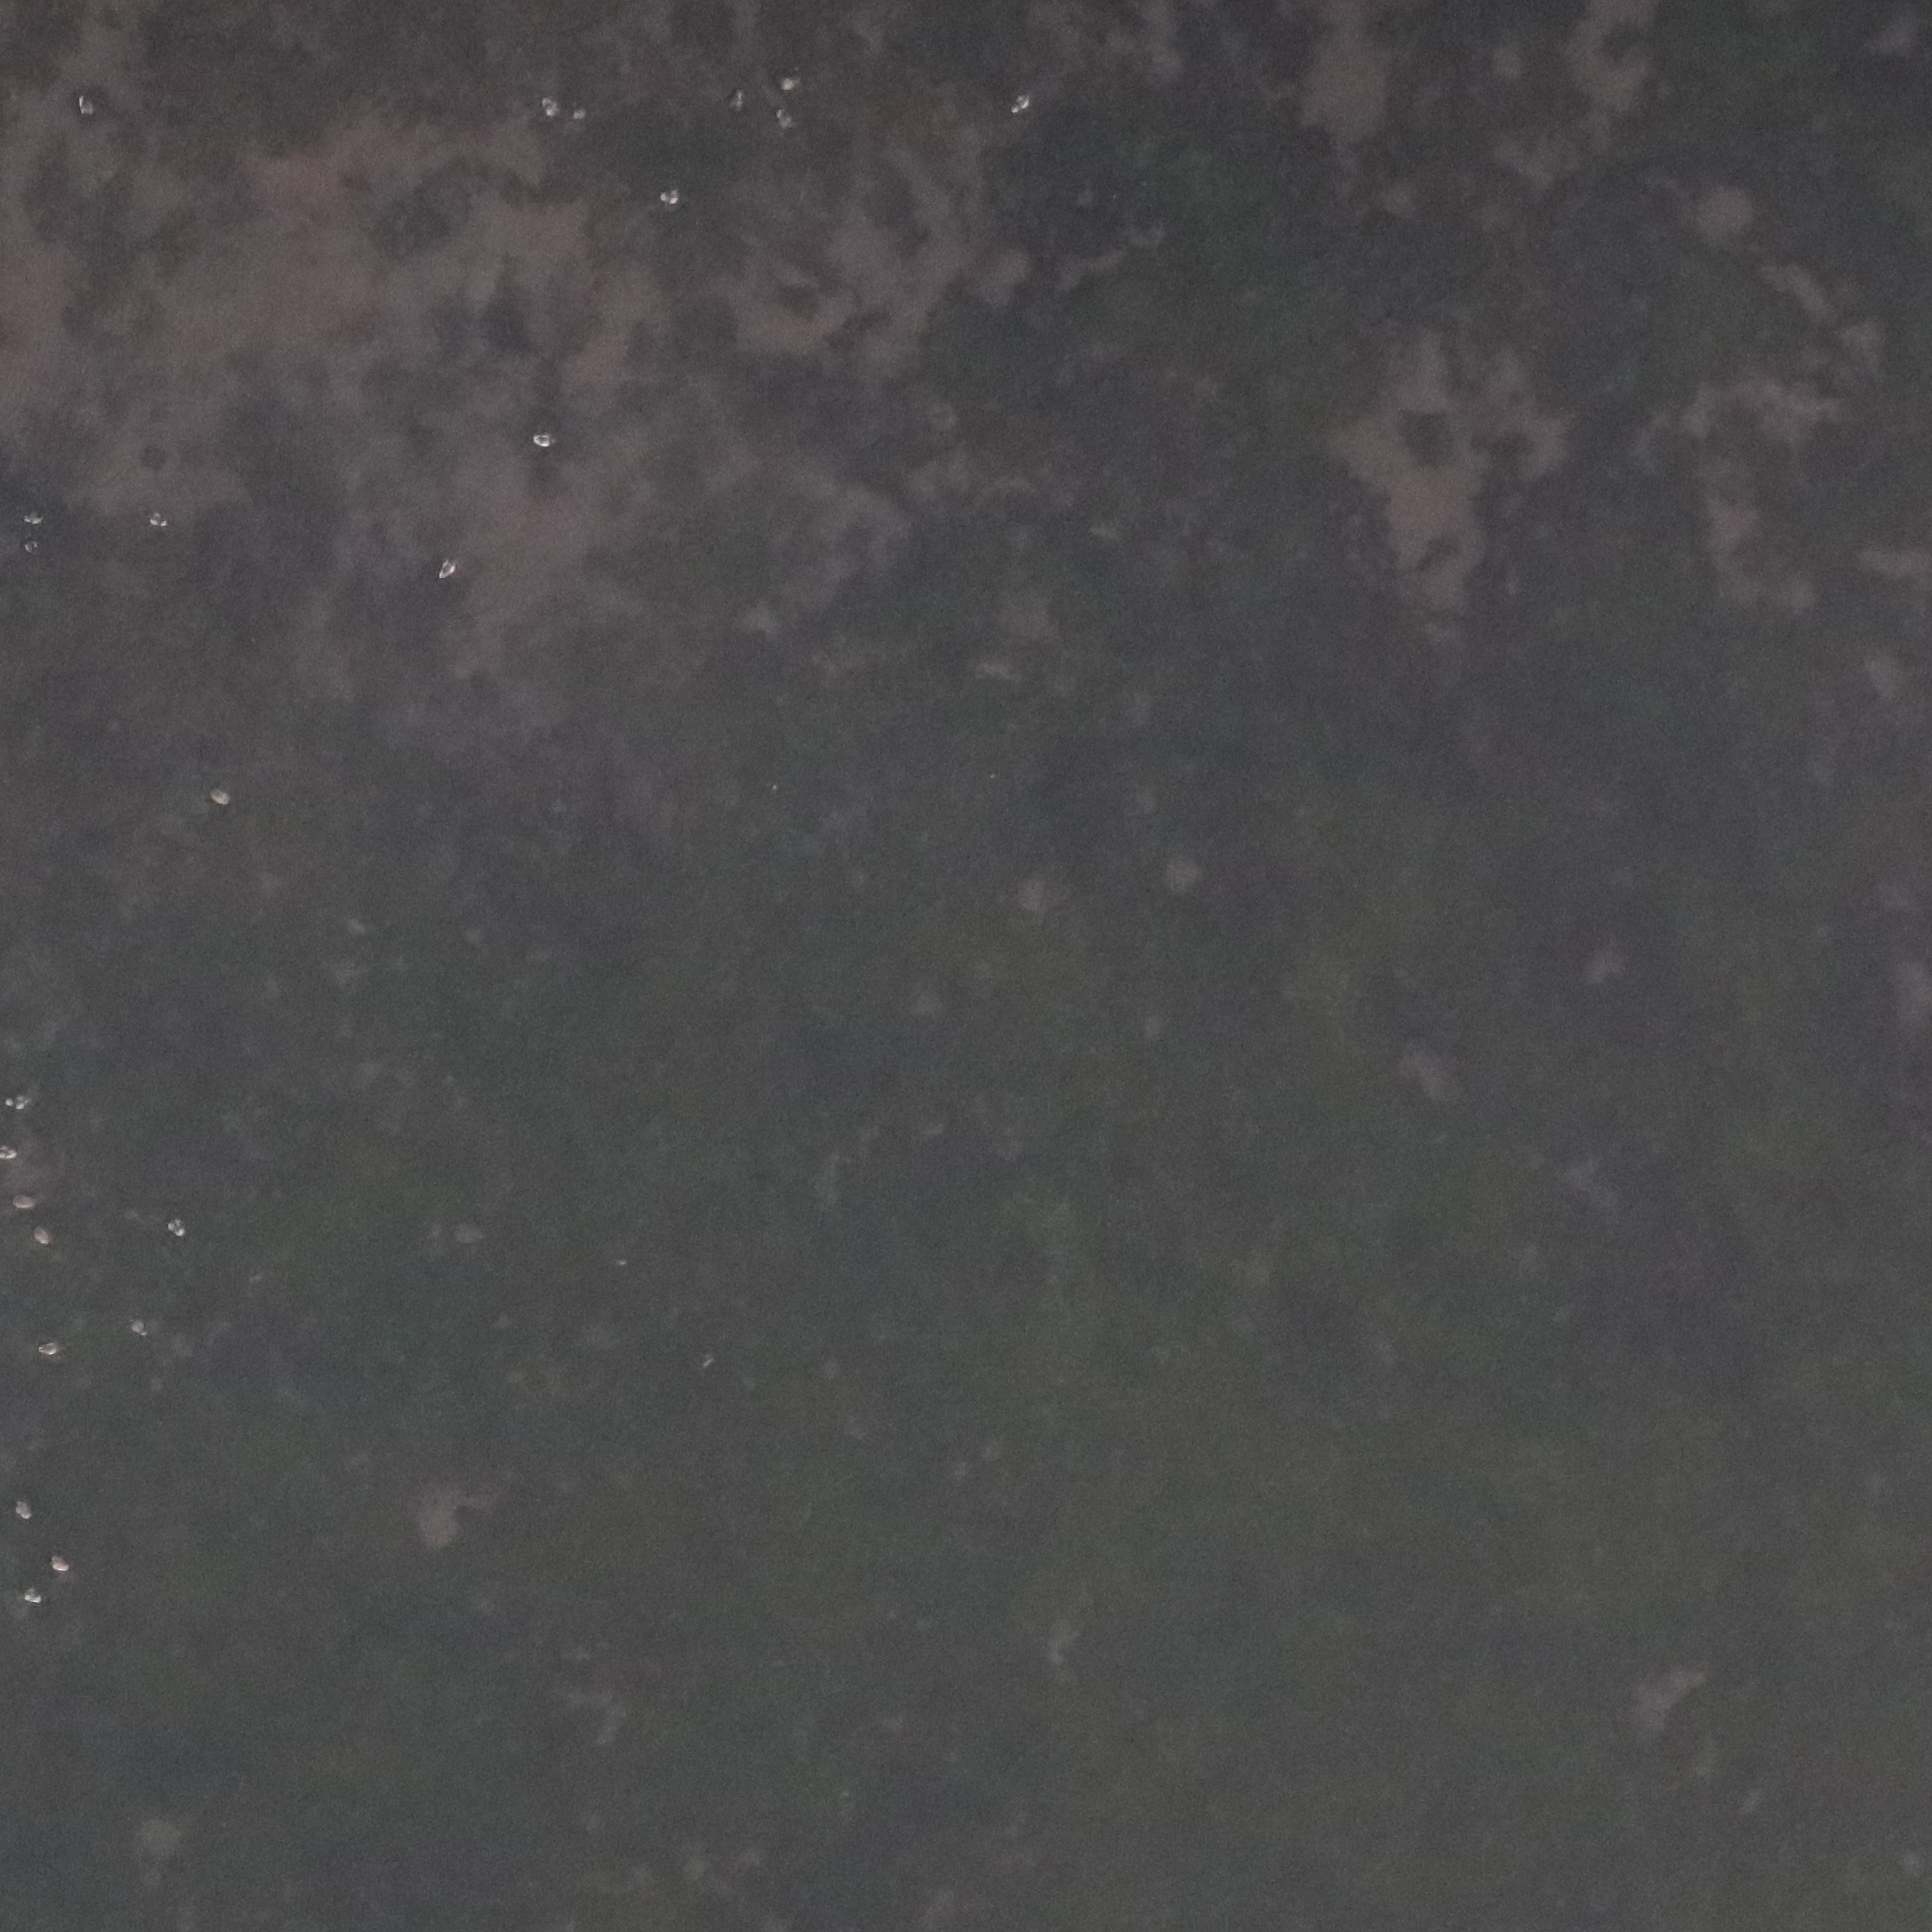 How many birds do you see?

24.